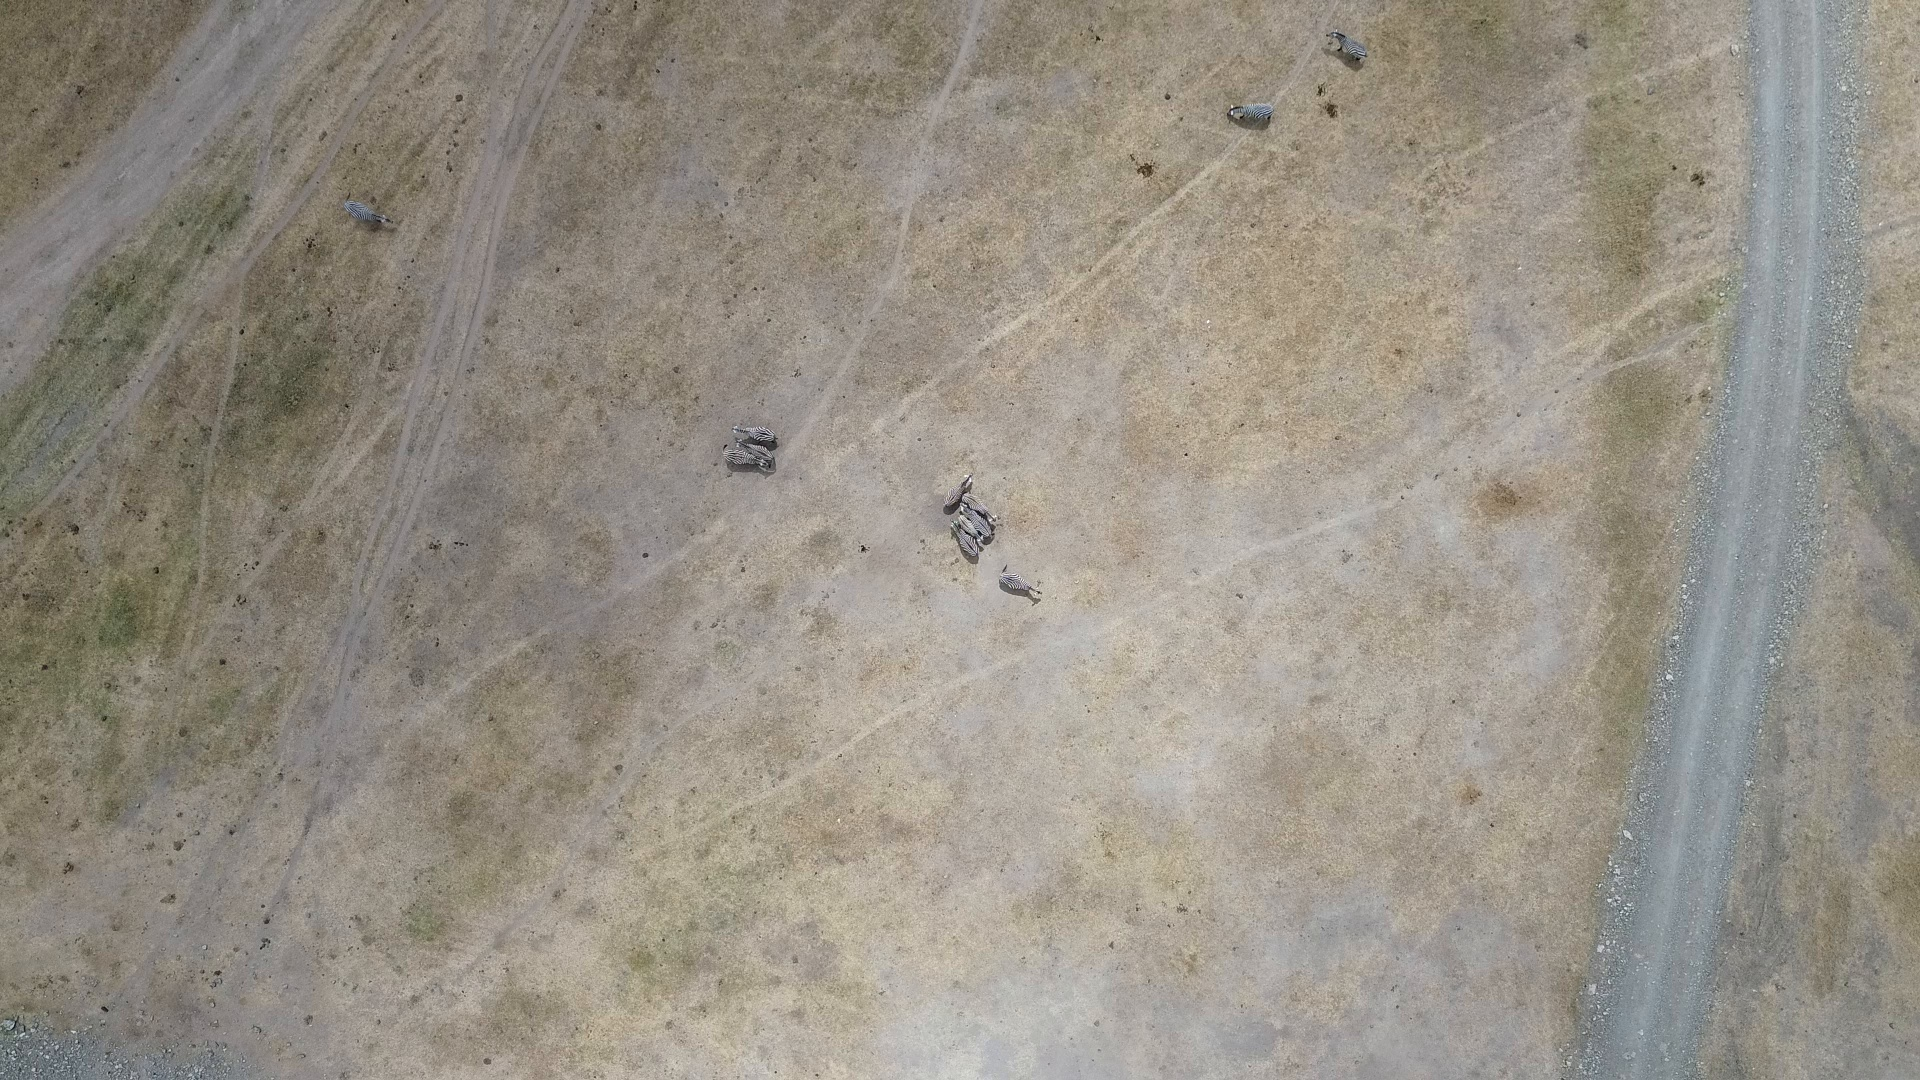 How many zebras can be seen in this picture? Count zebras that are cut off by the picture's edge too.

12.